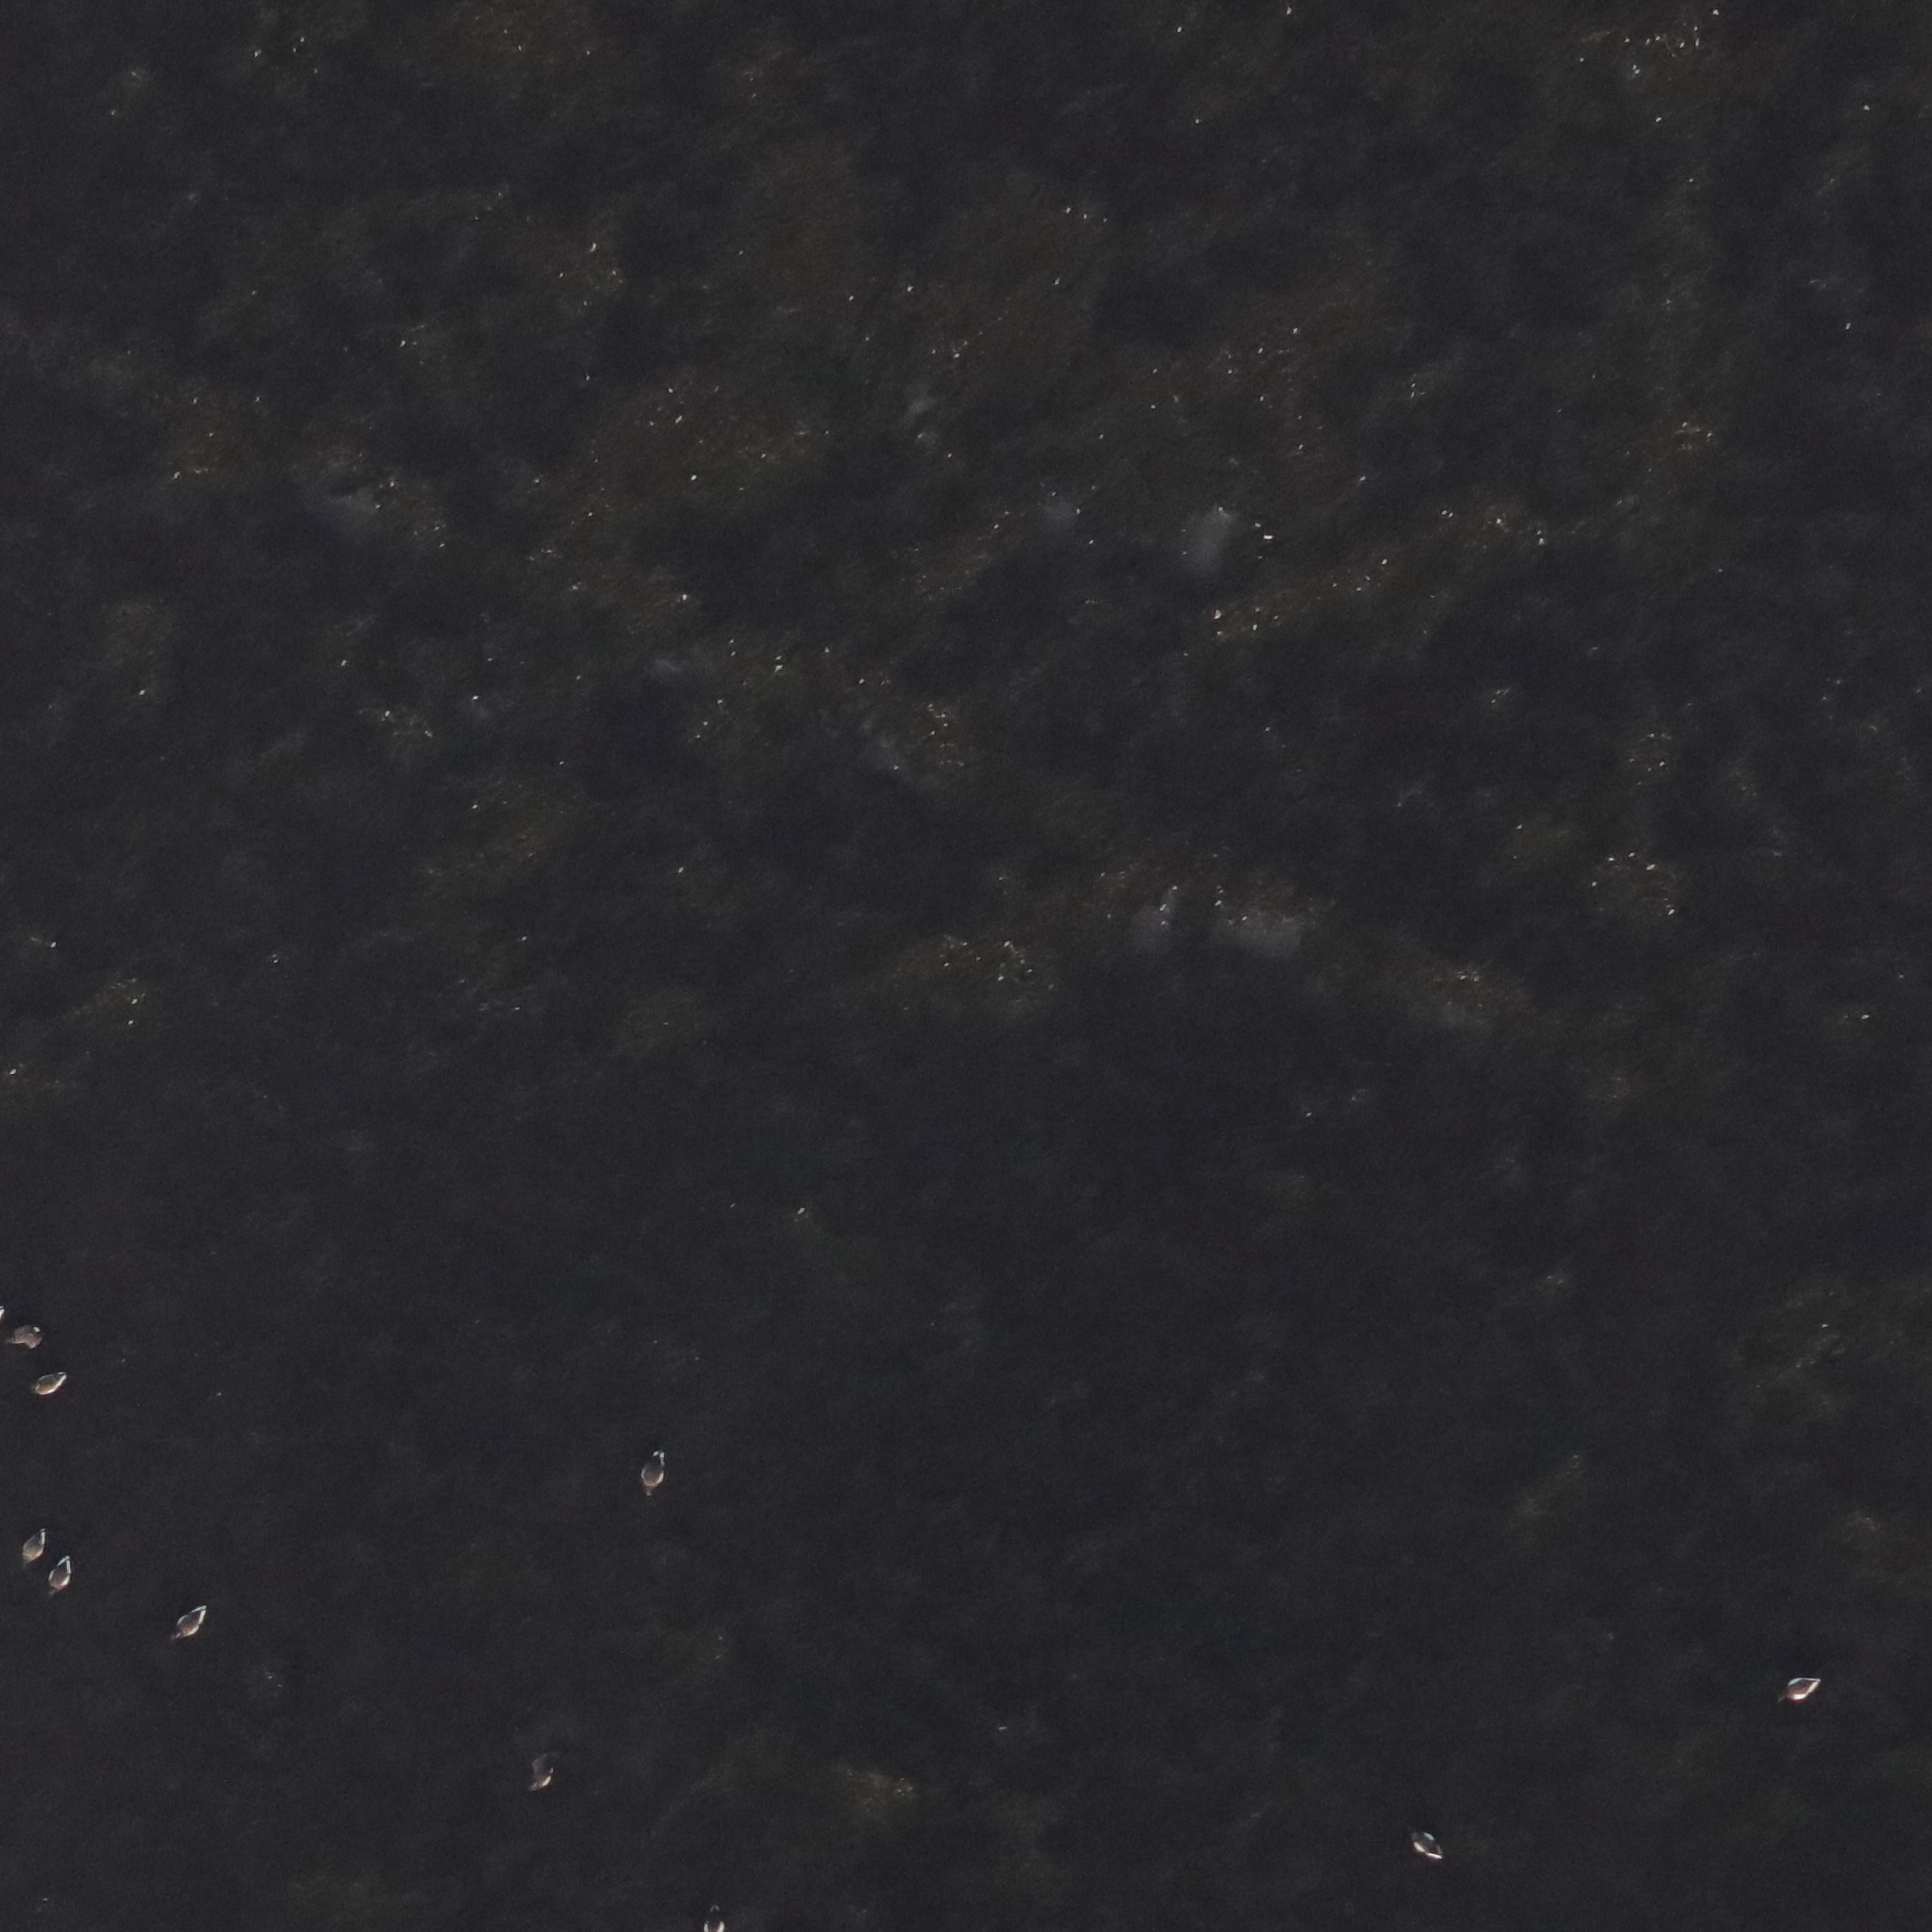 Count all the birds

10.